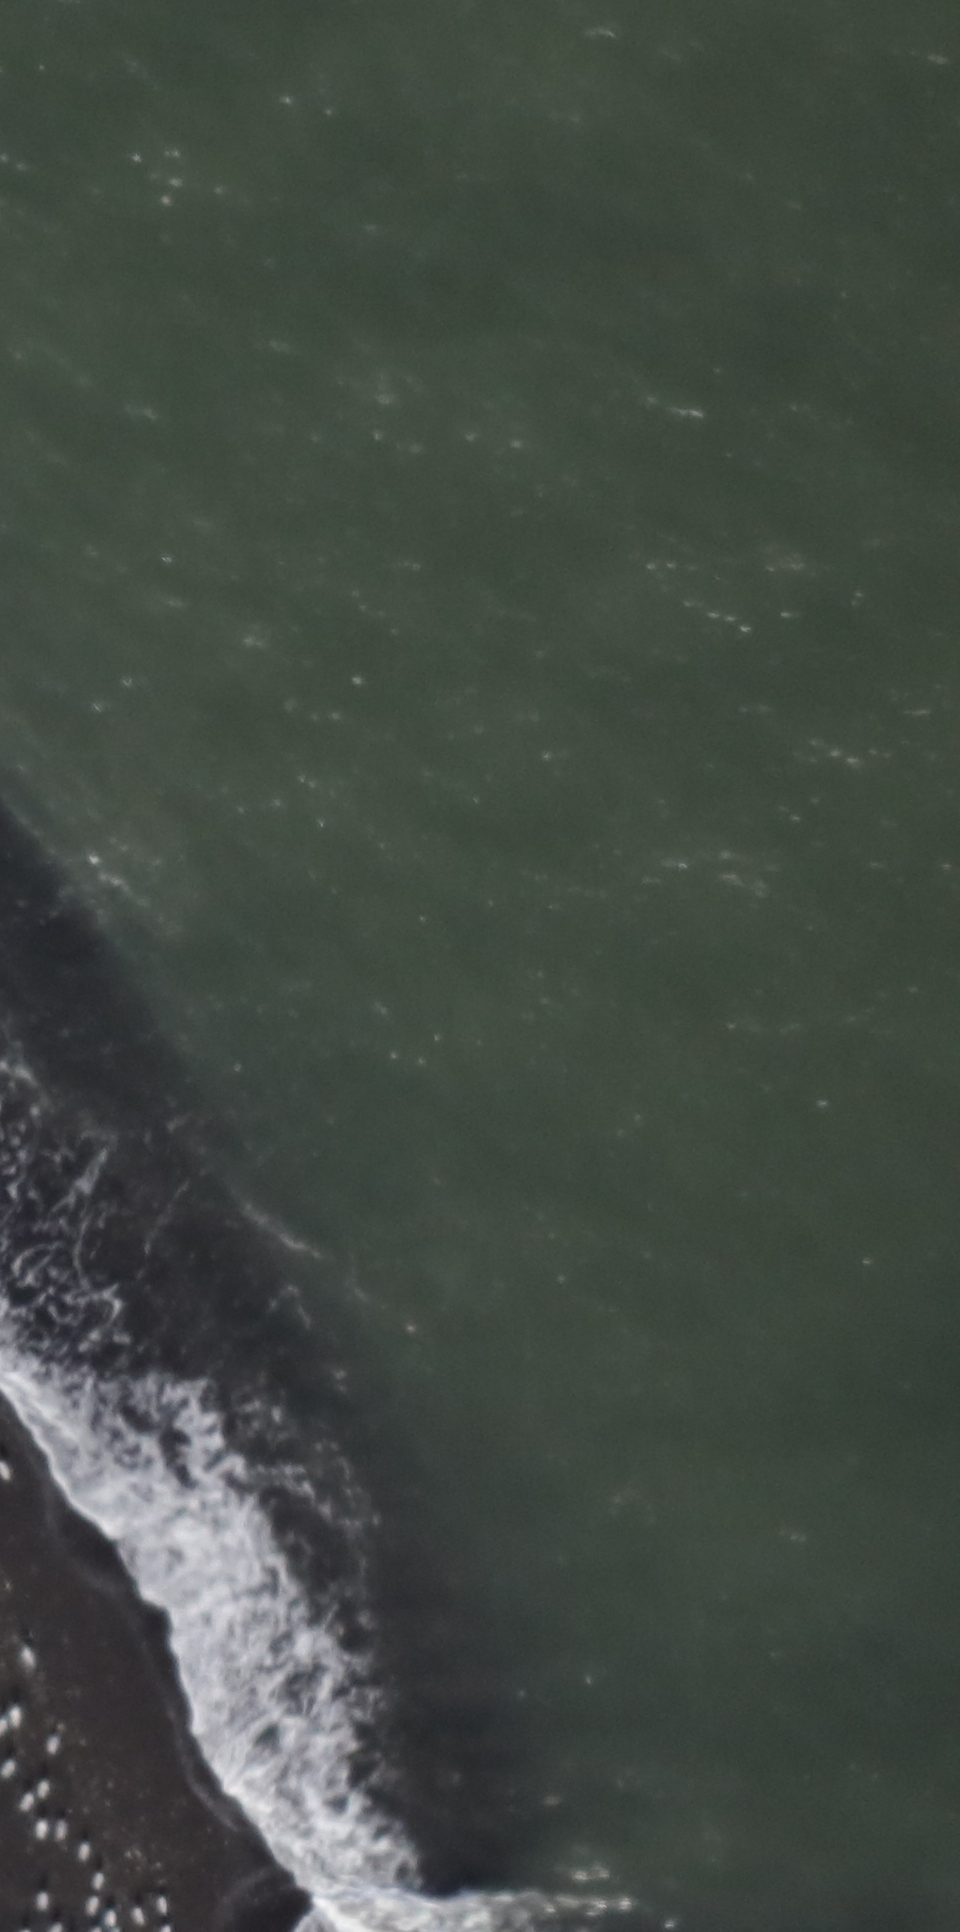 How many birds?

17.